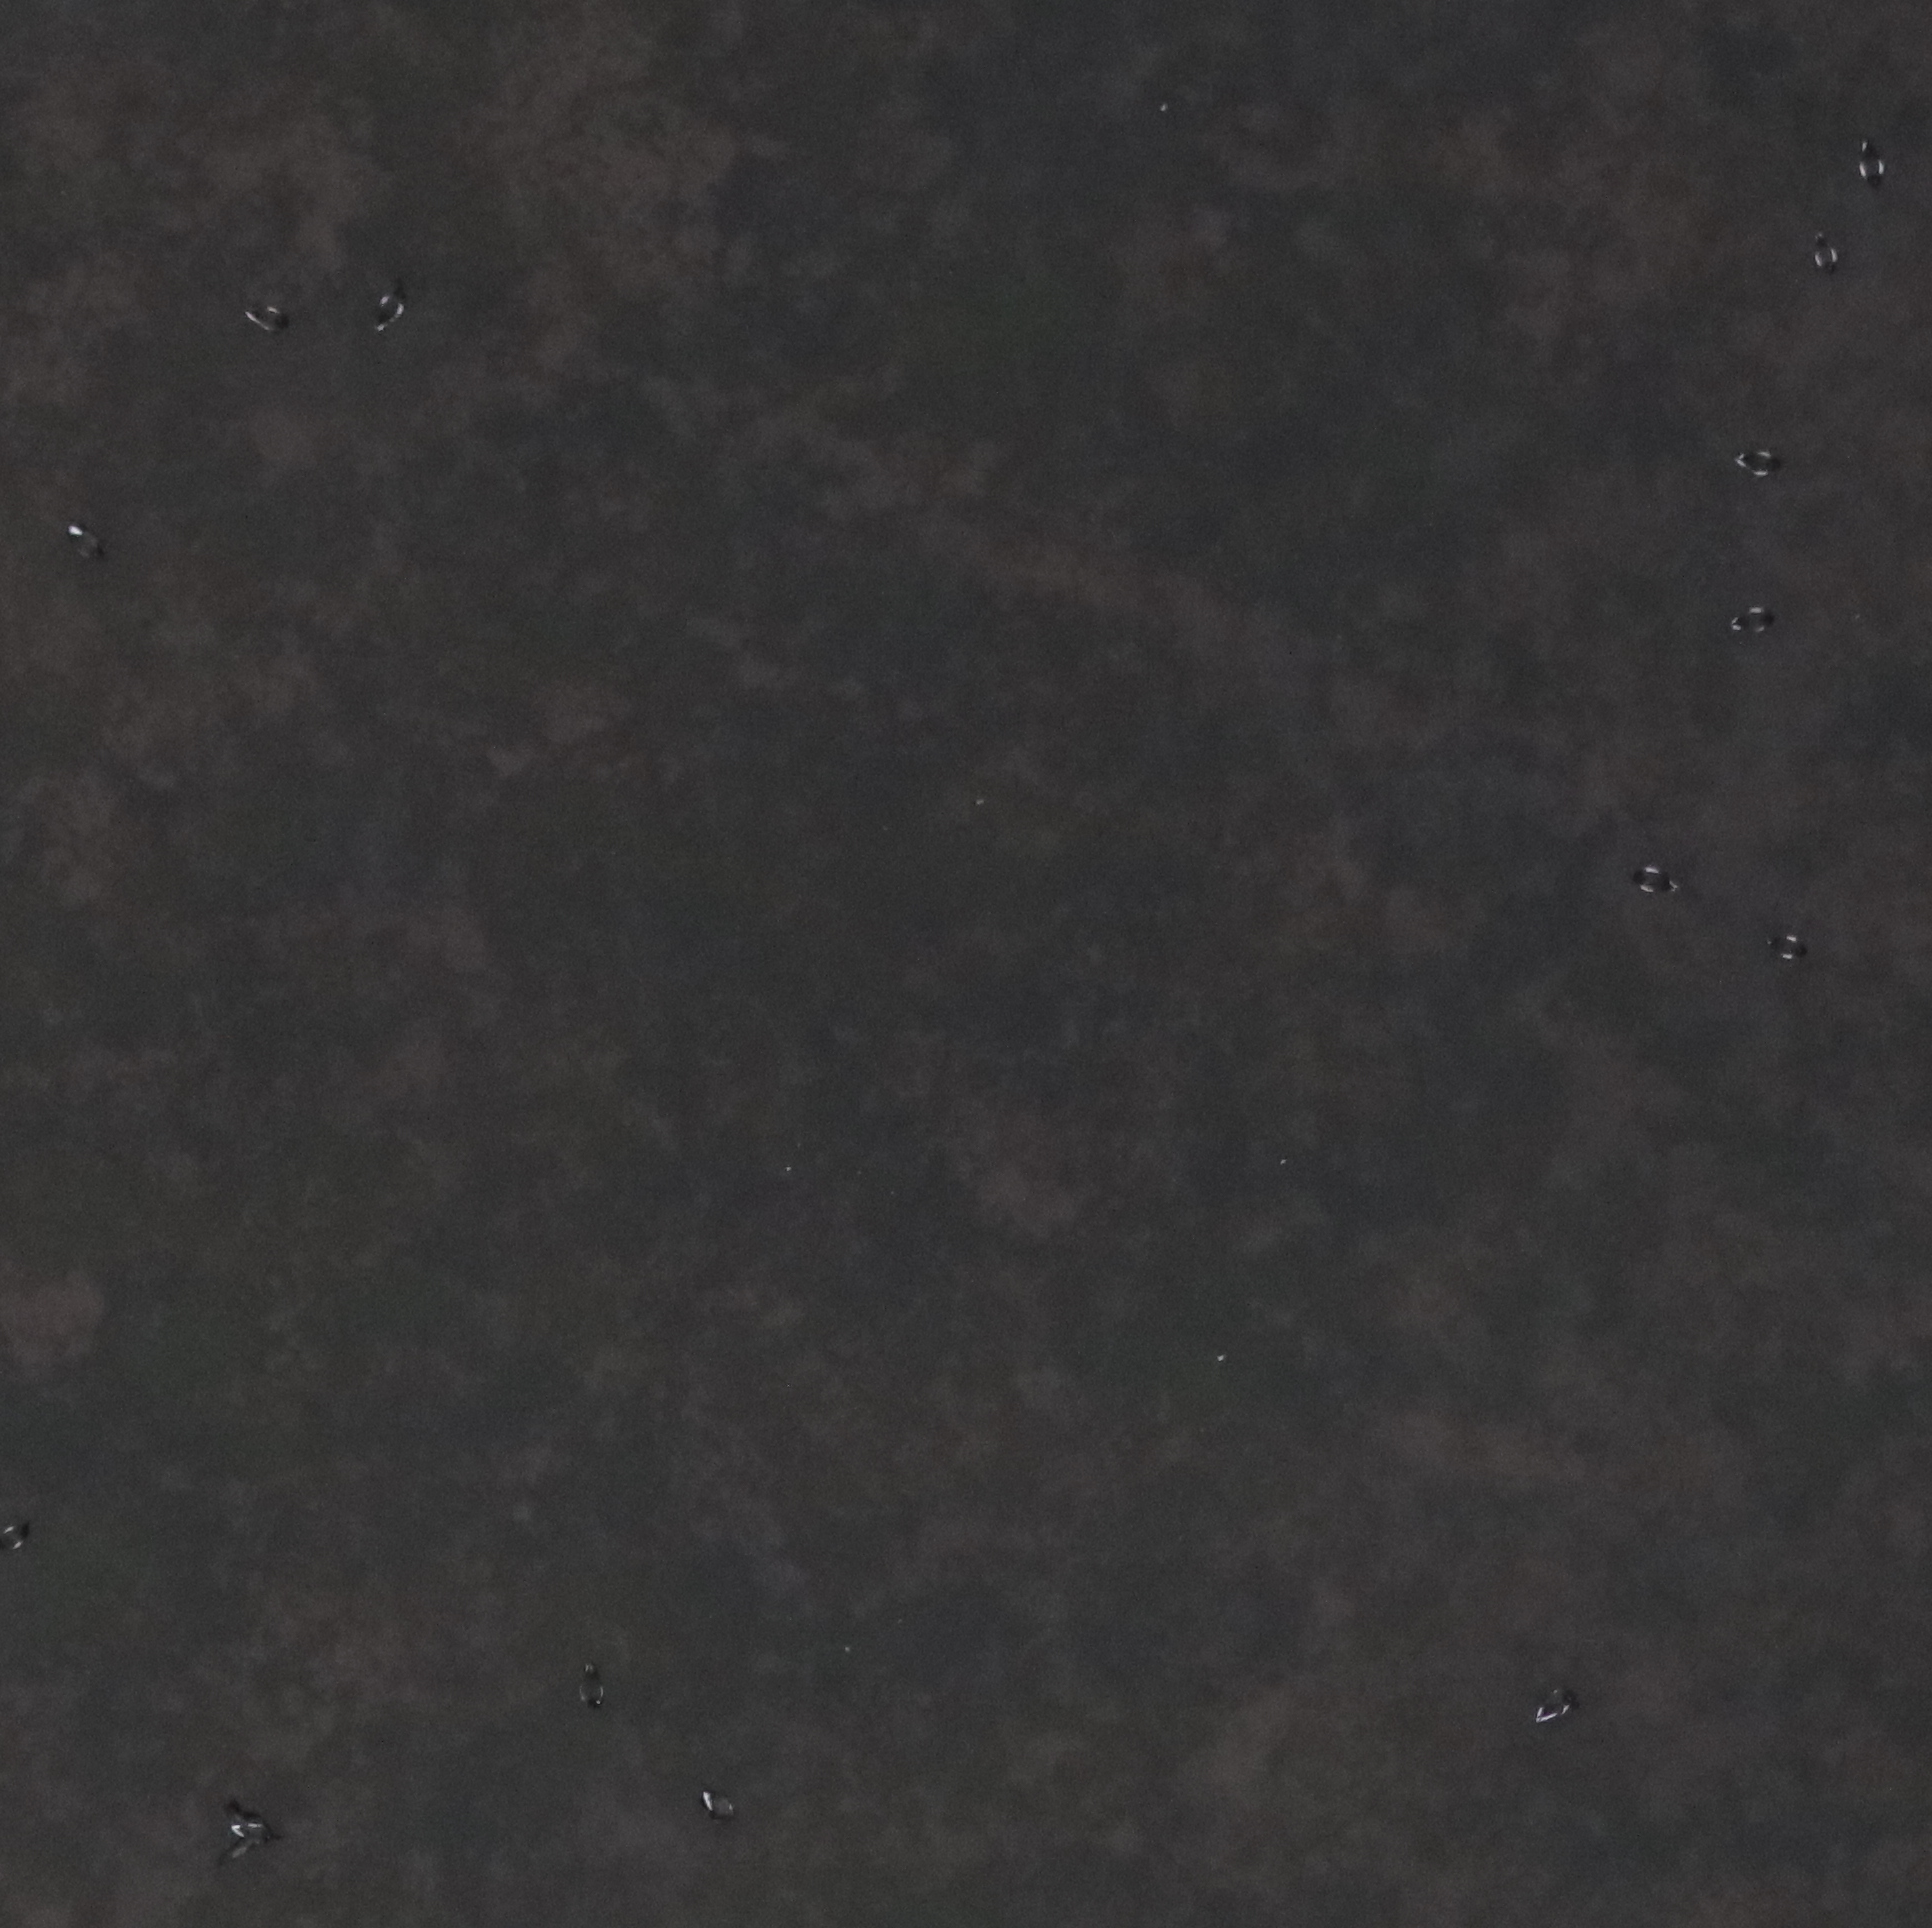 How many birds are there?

14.